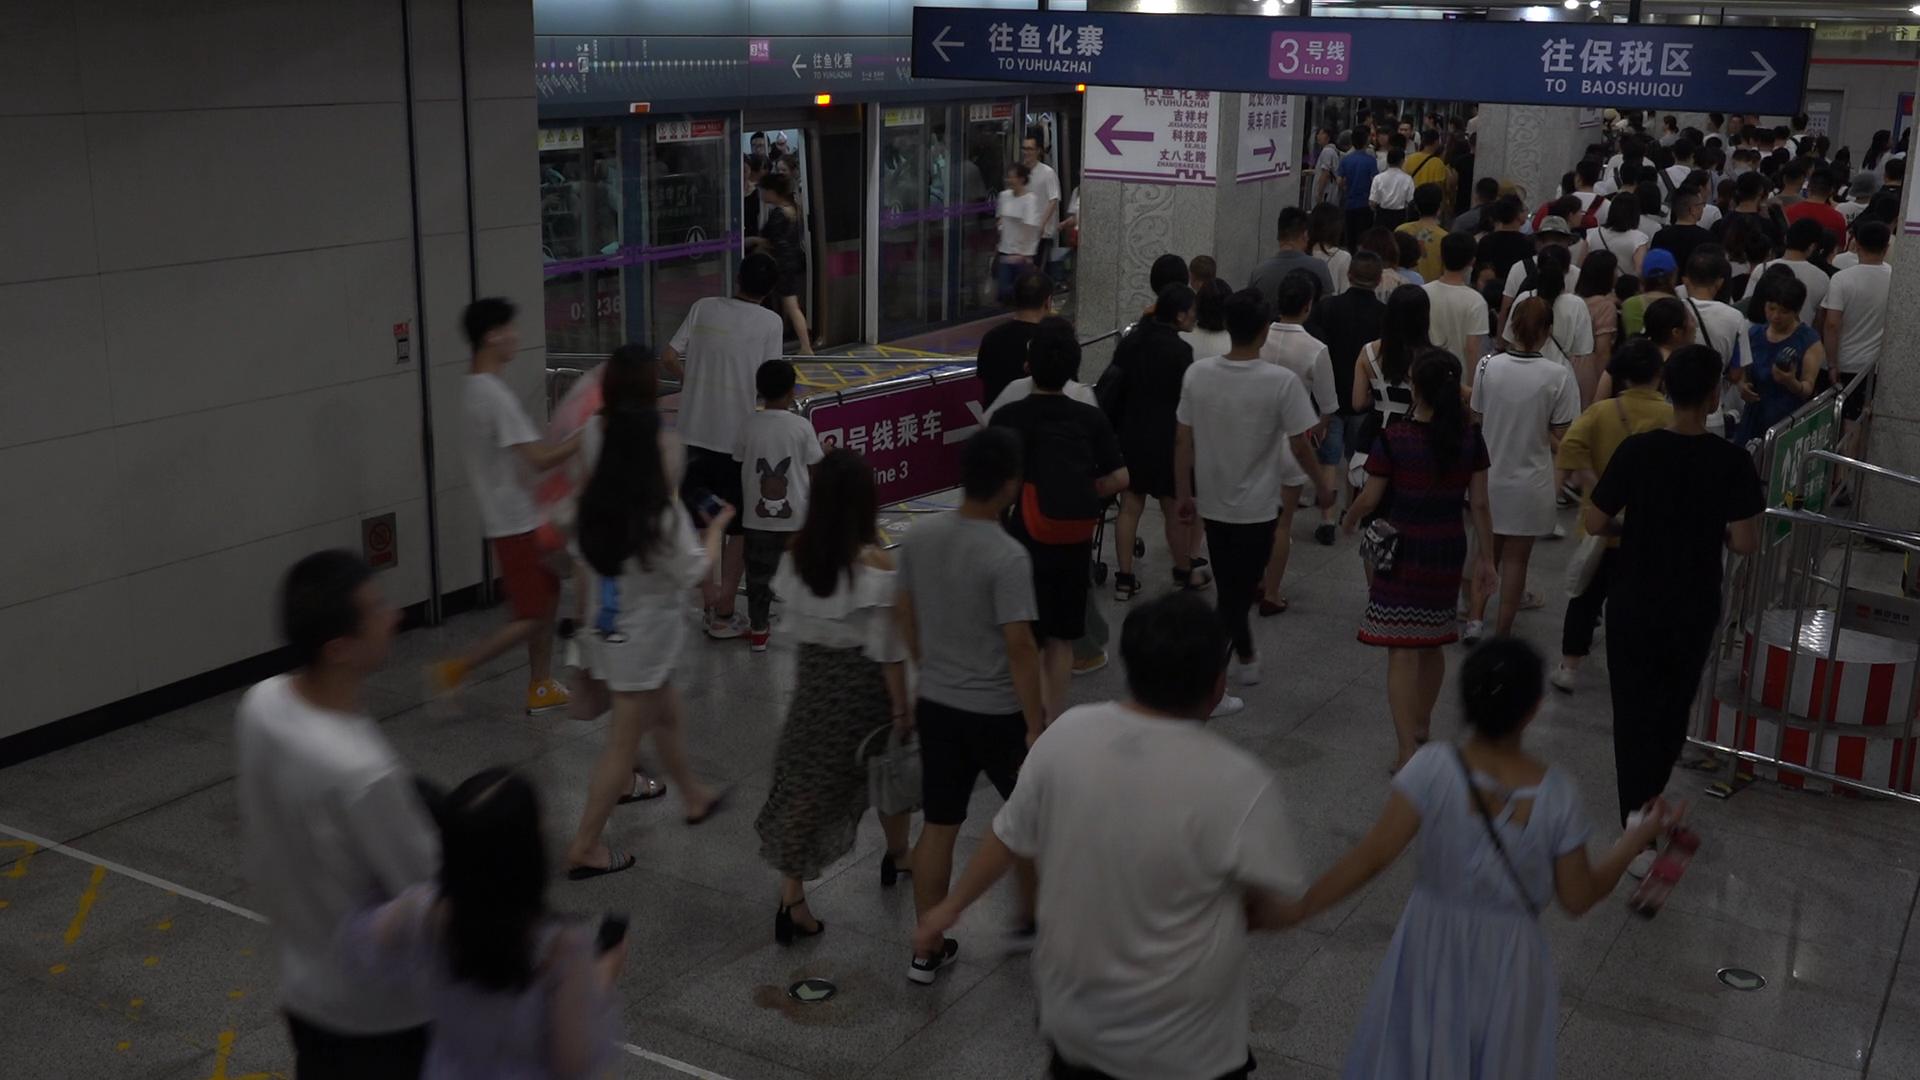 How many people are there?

138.